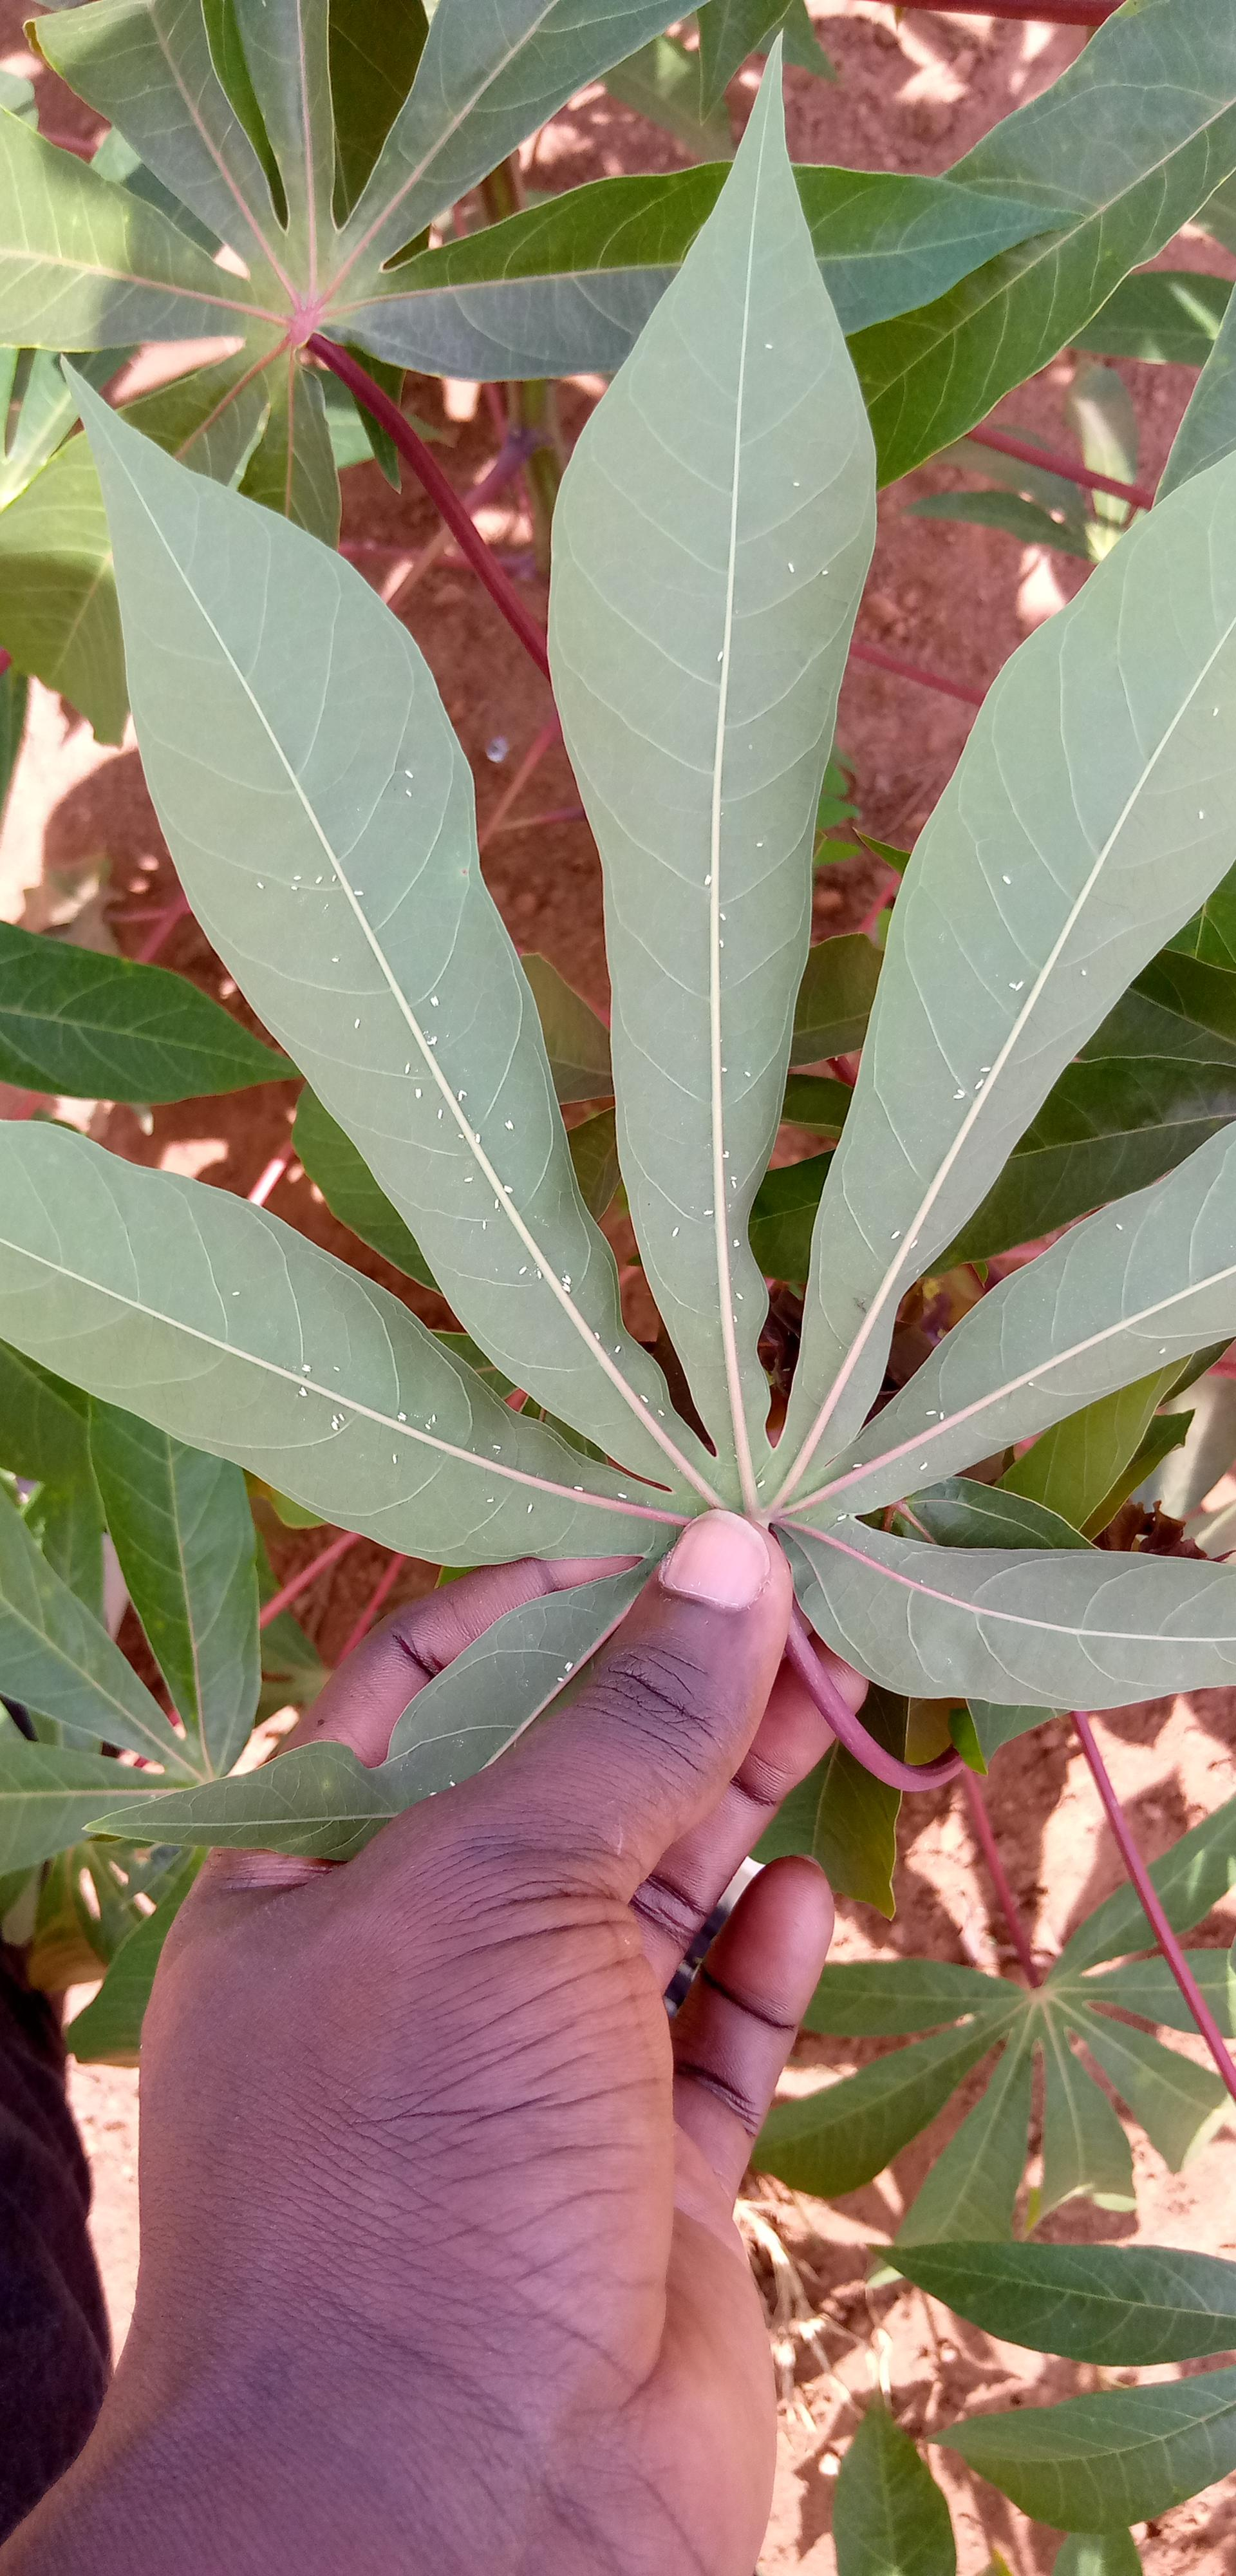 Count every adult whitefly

98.